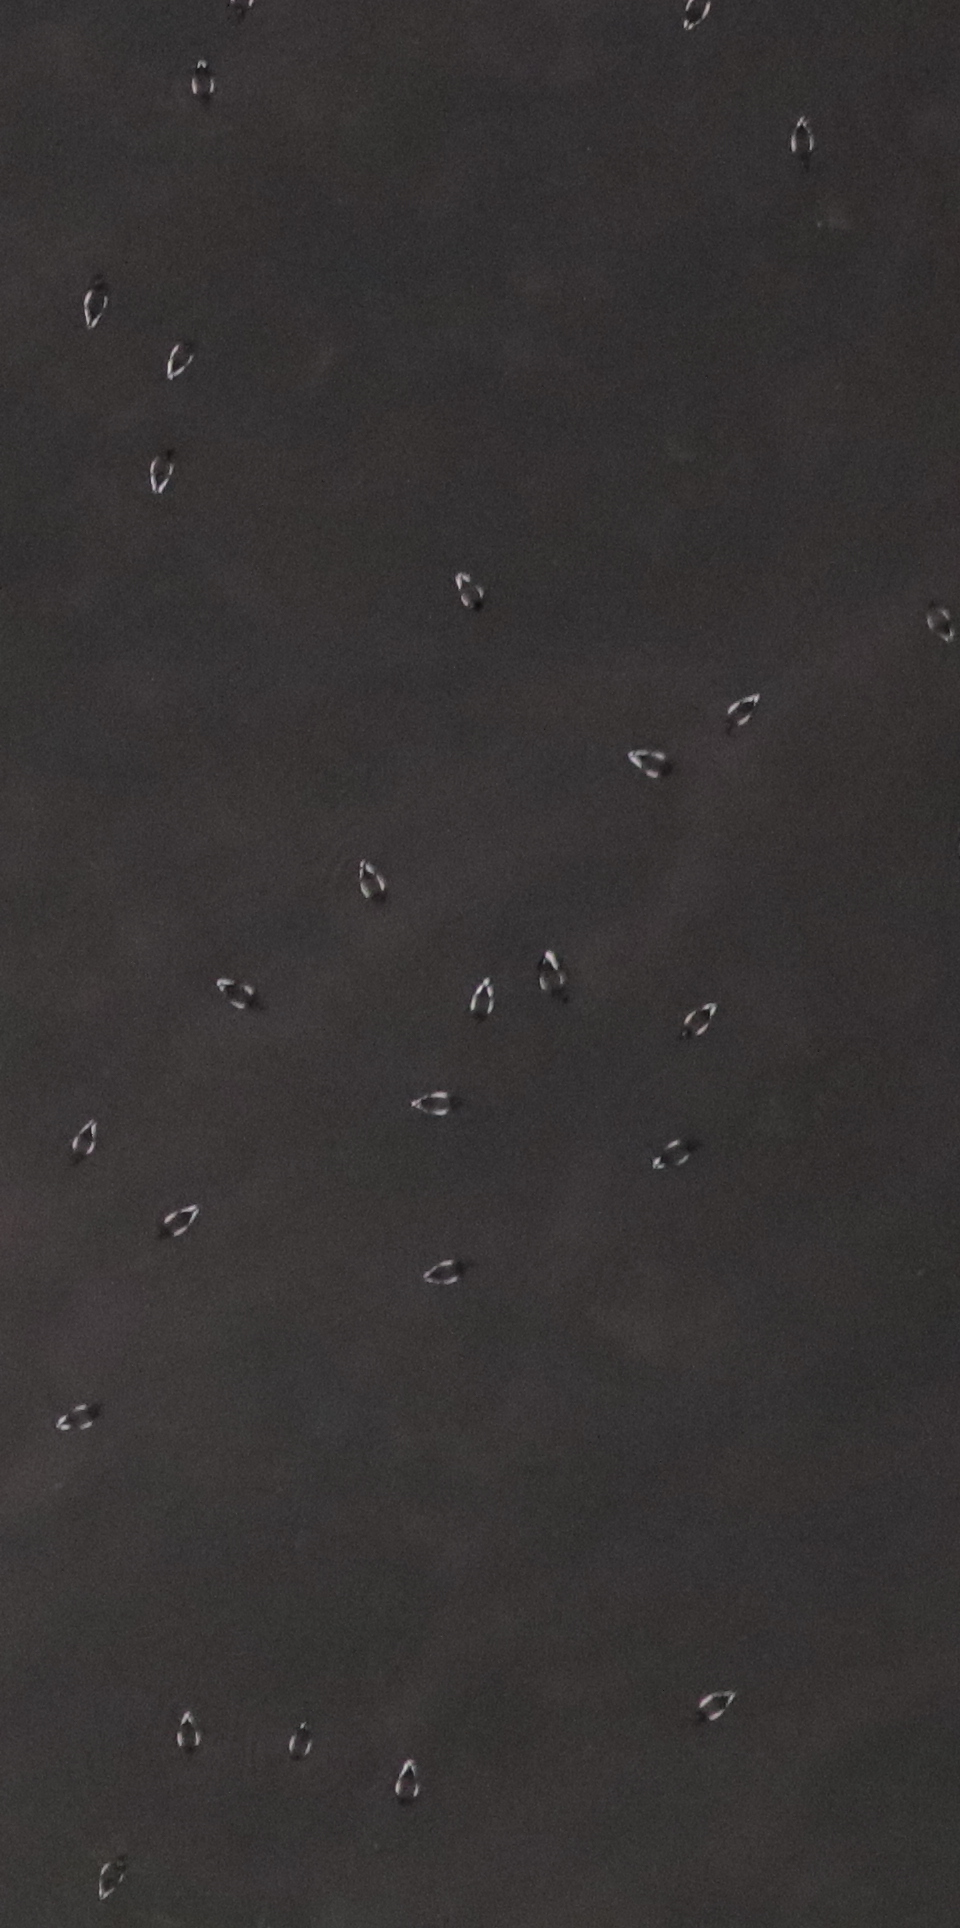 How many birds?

26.